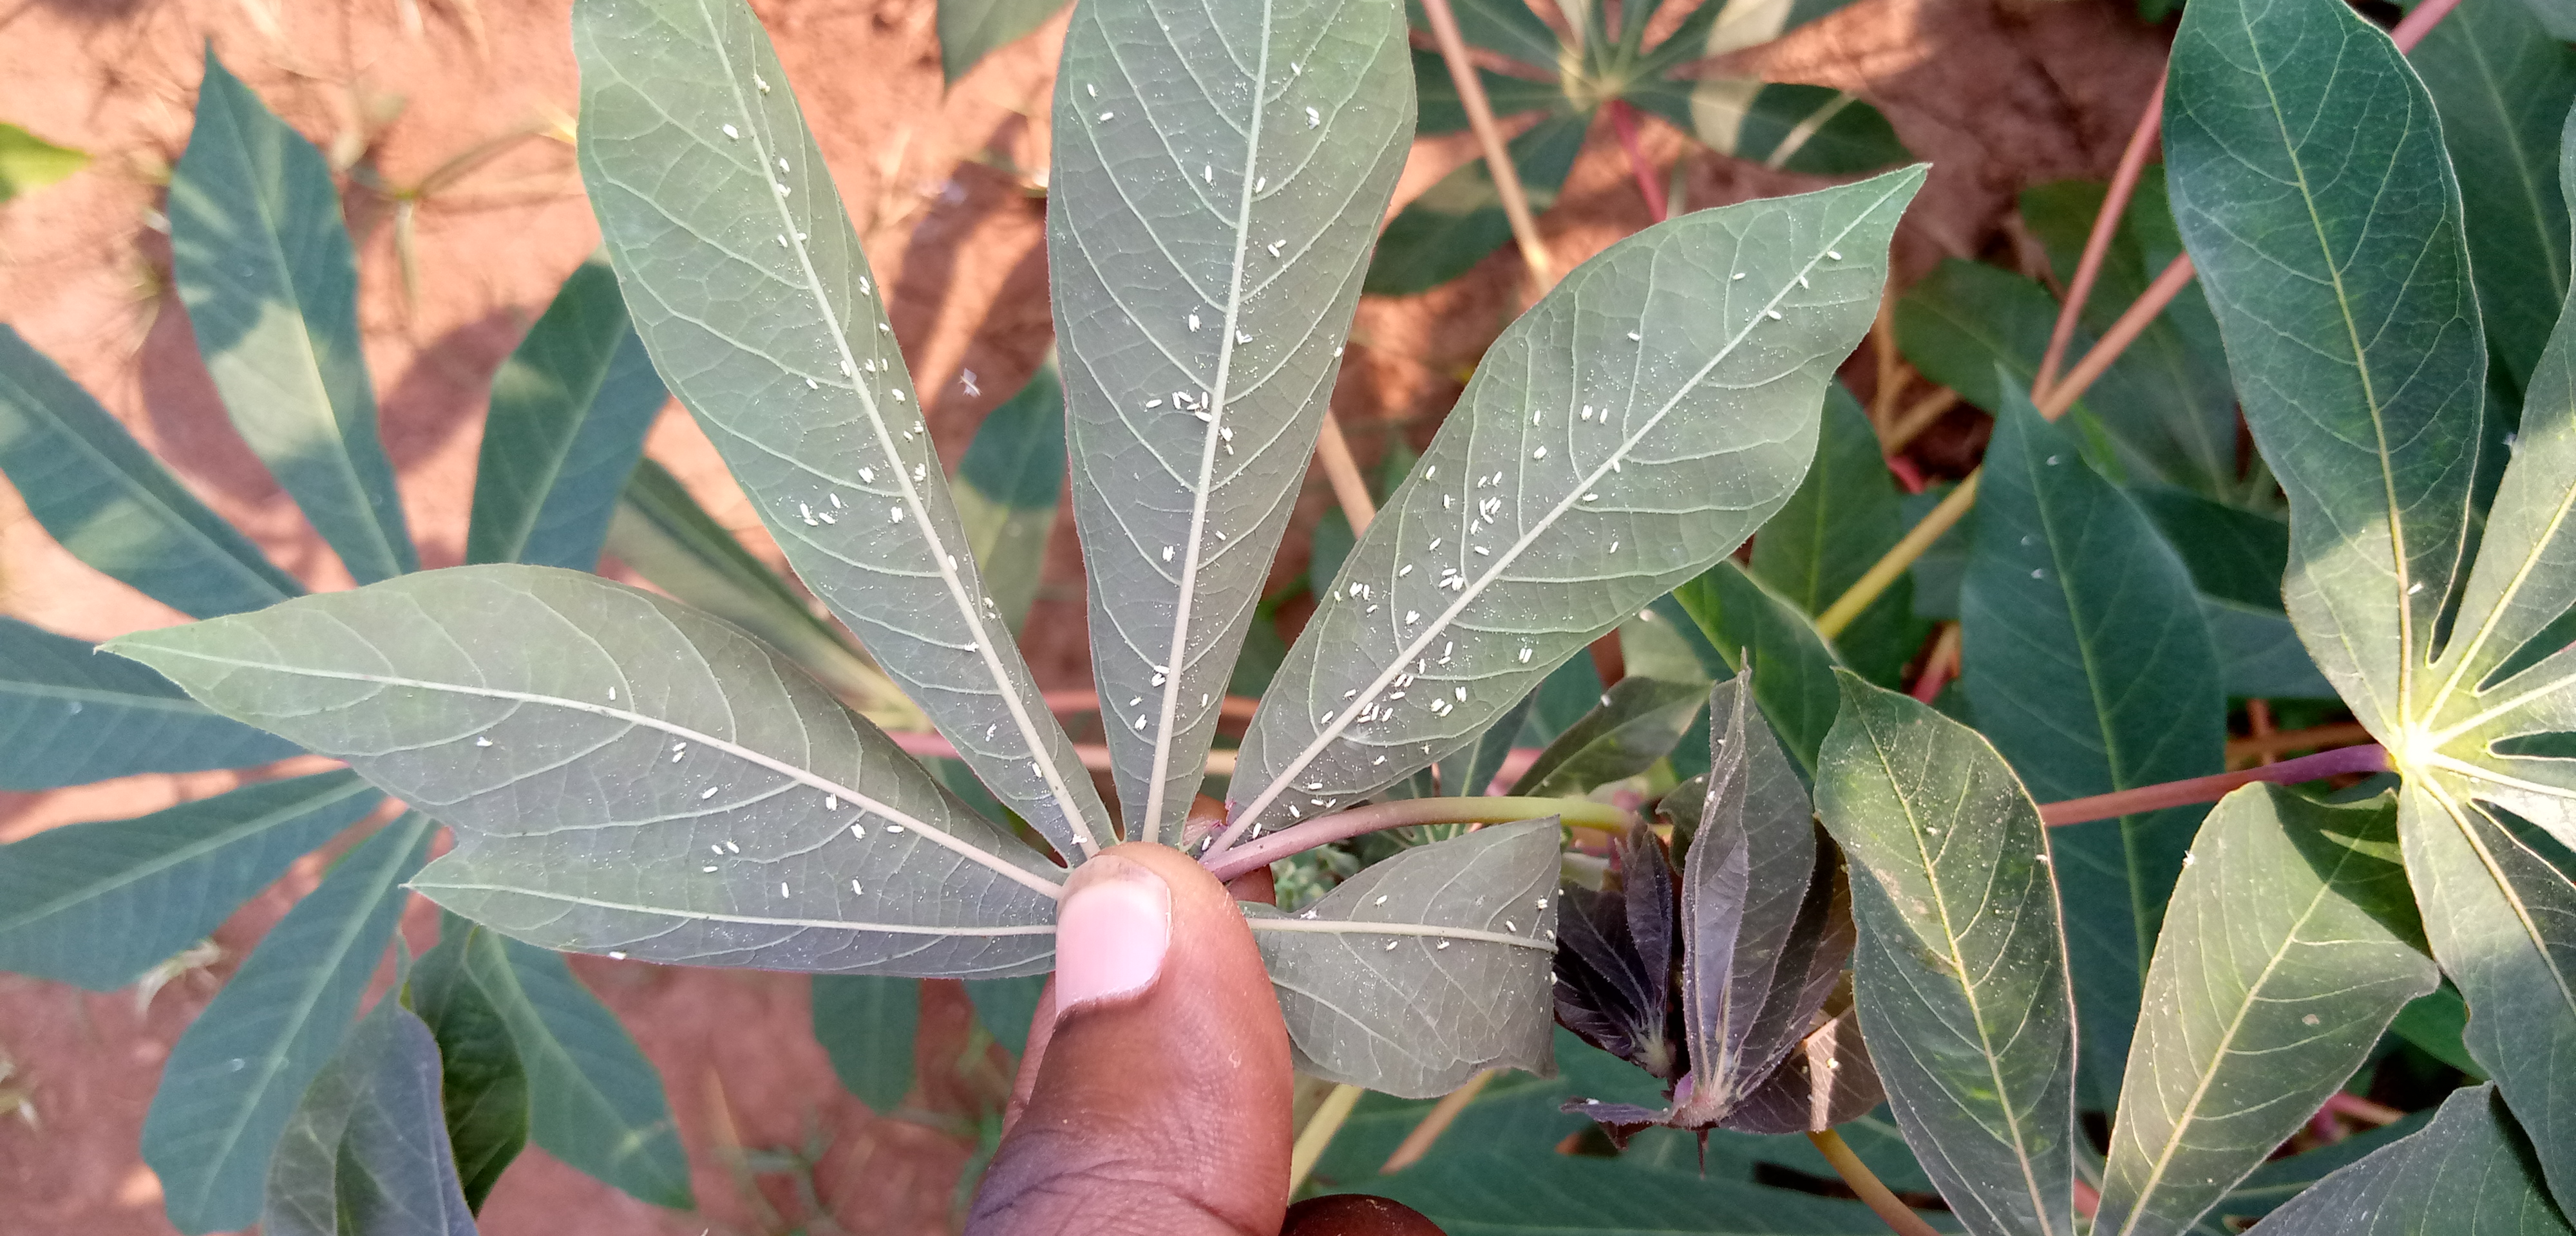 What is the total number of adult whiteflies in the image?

166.